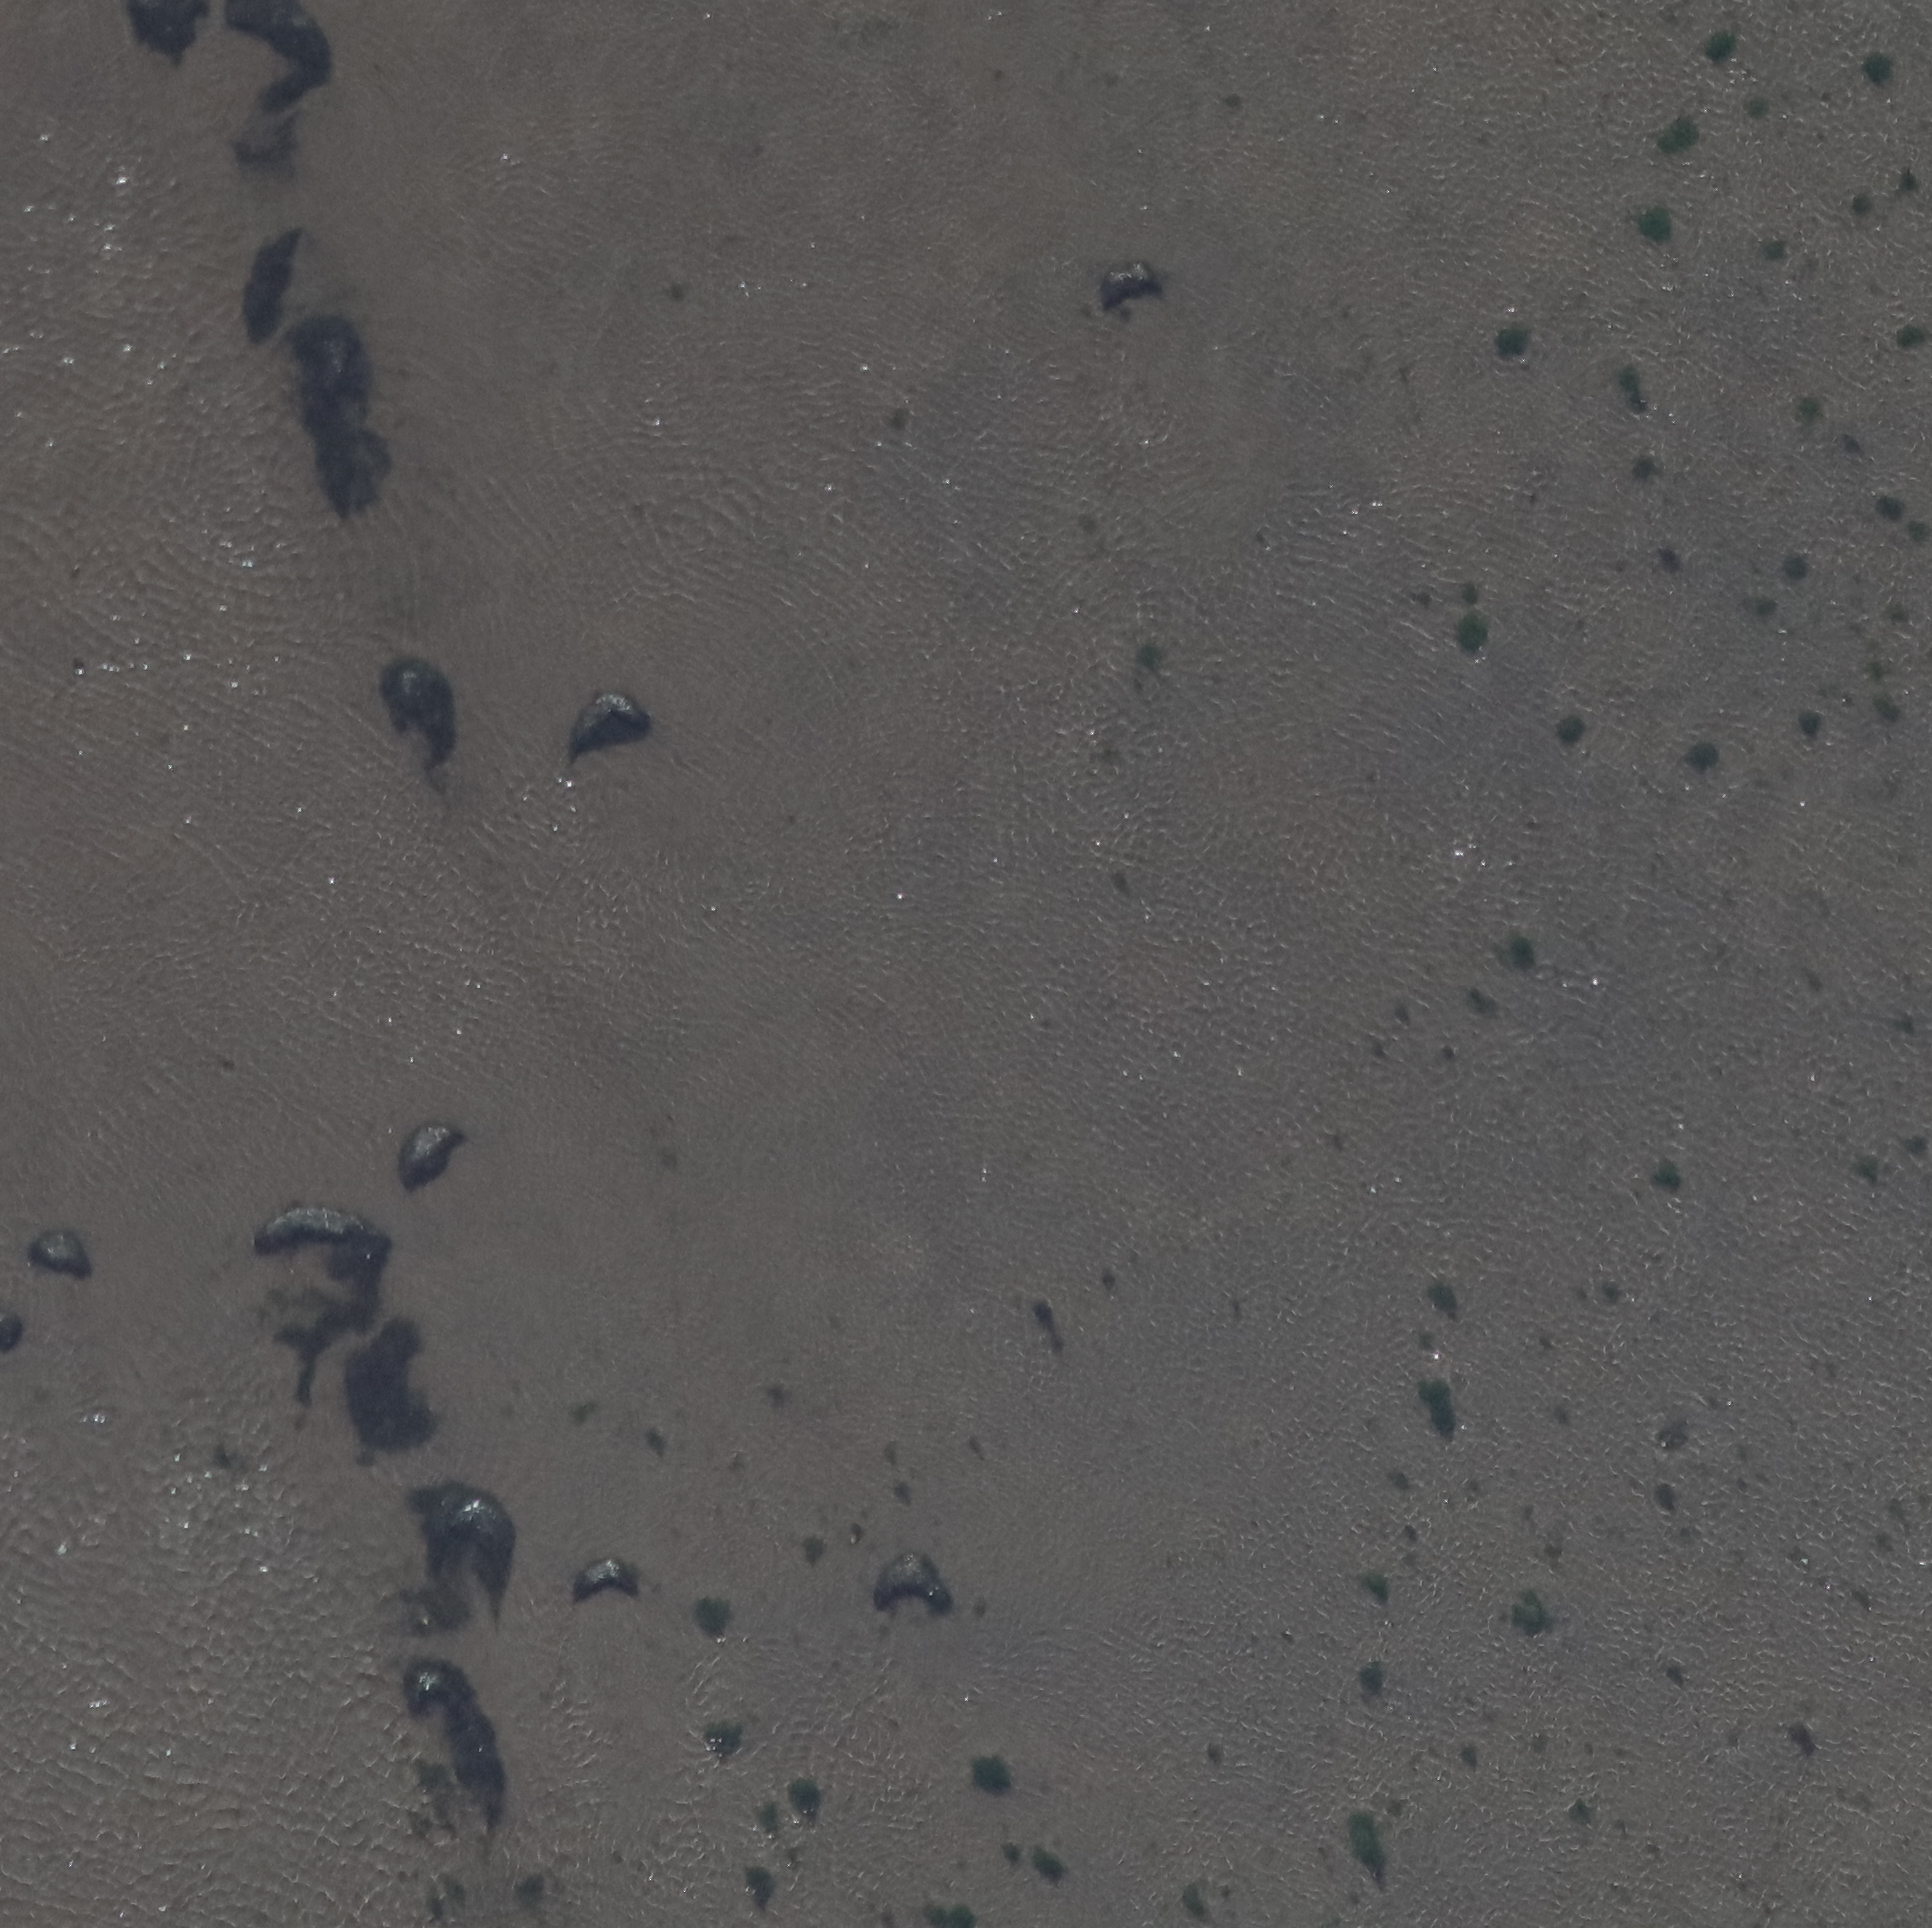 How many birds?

0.